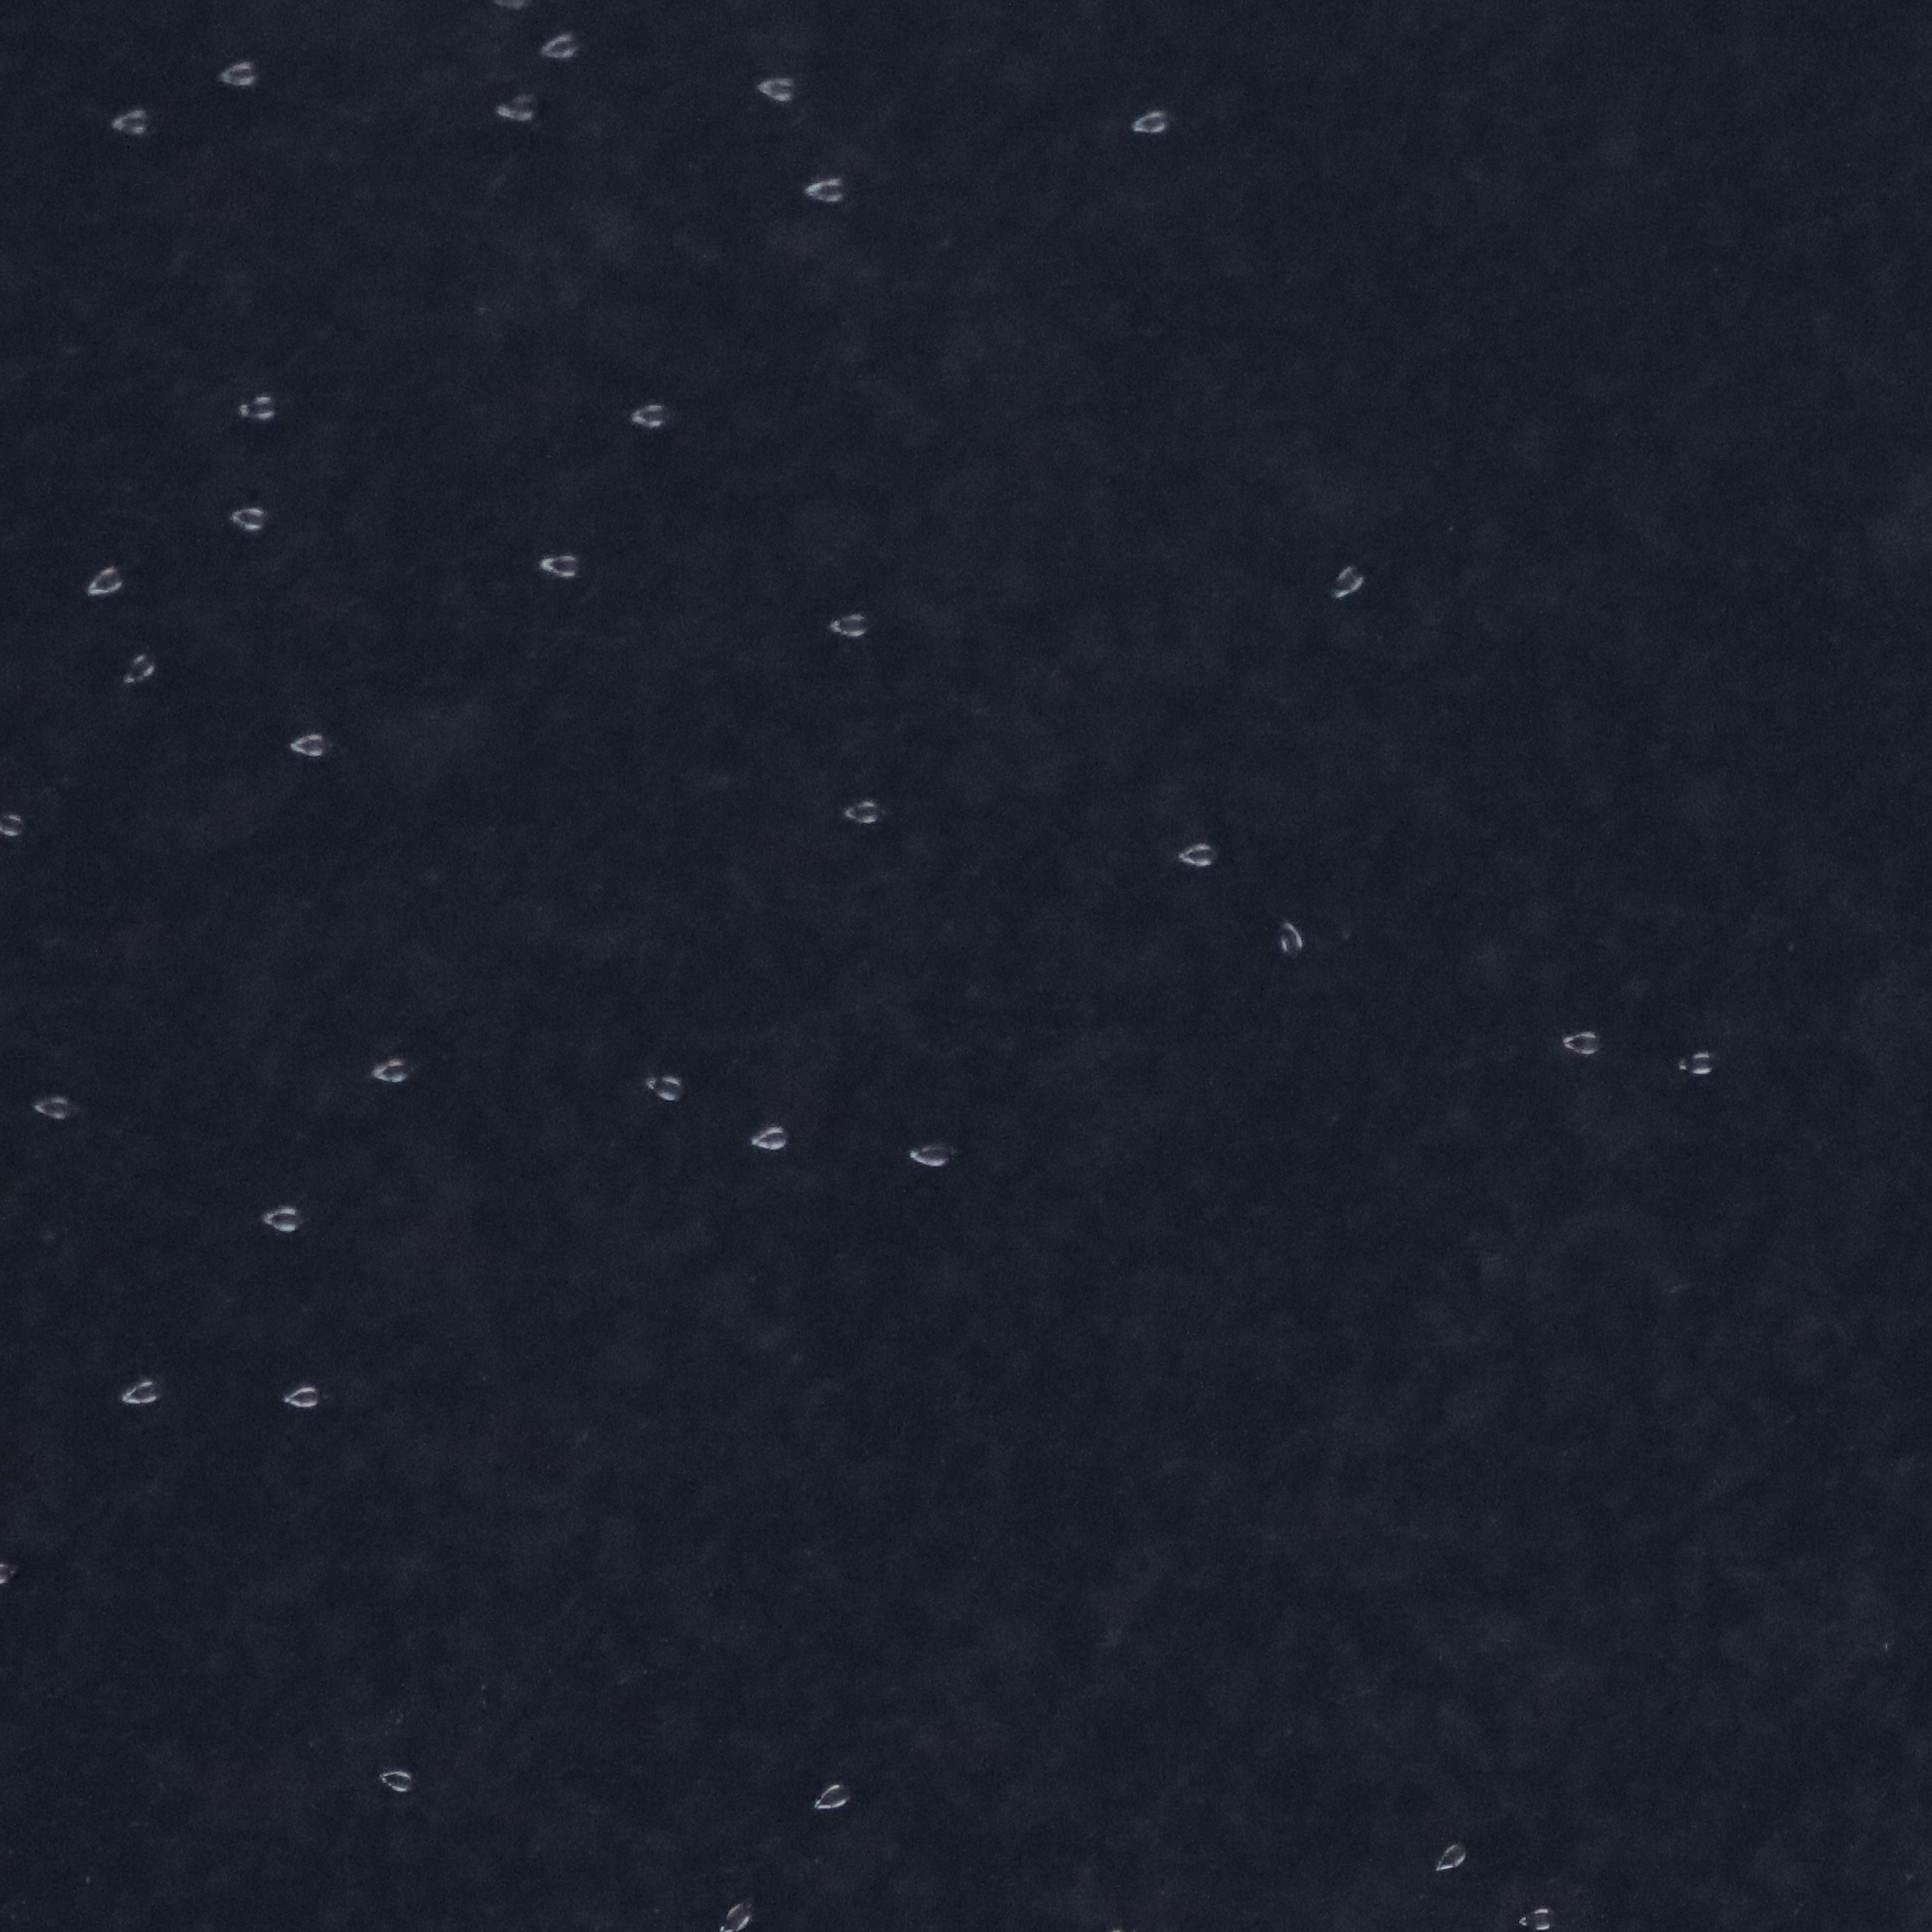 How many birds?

35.